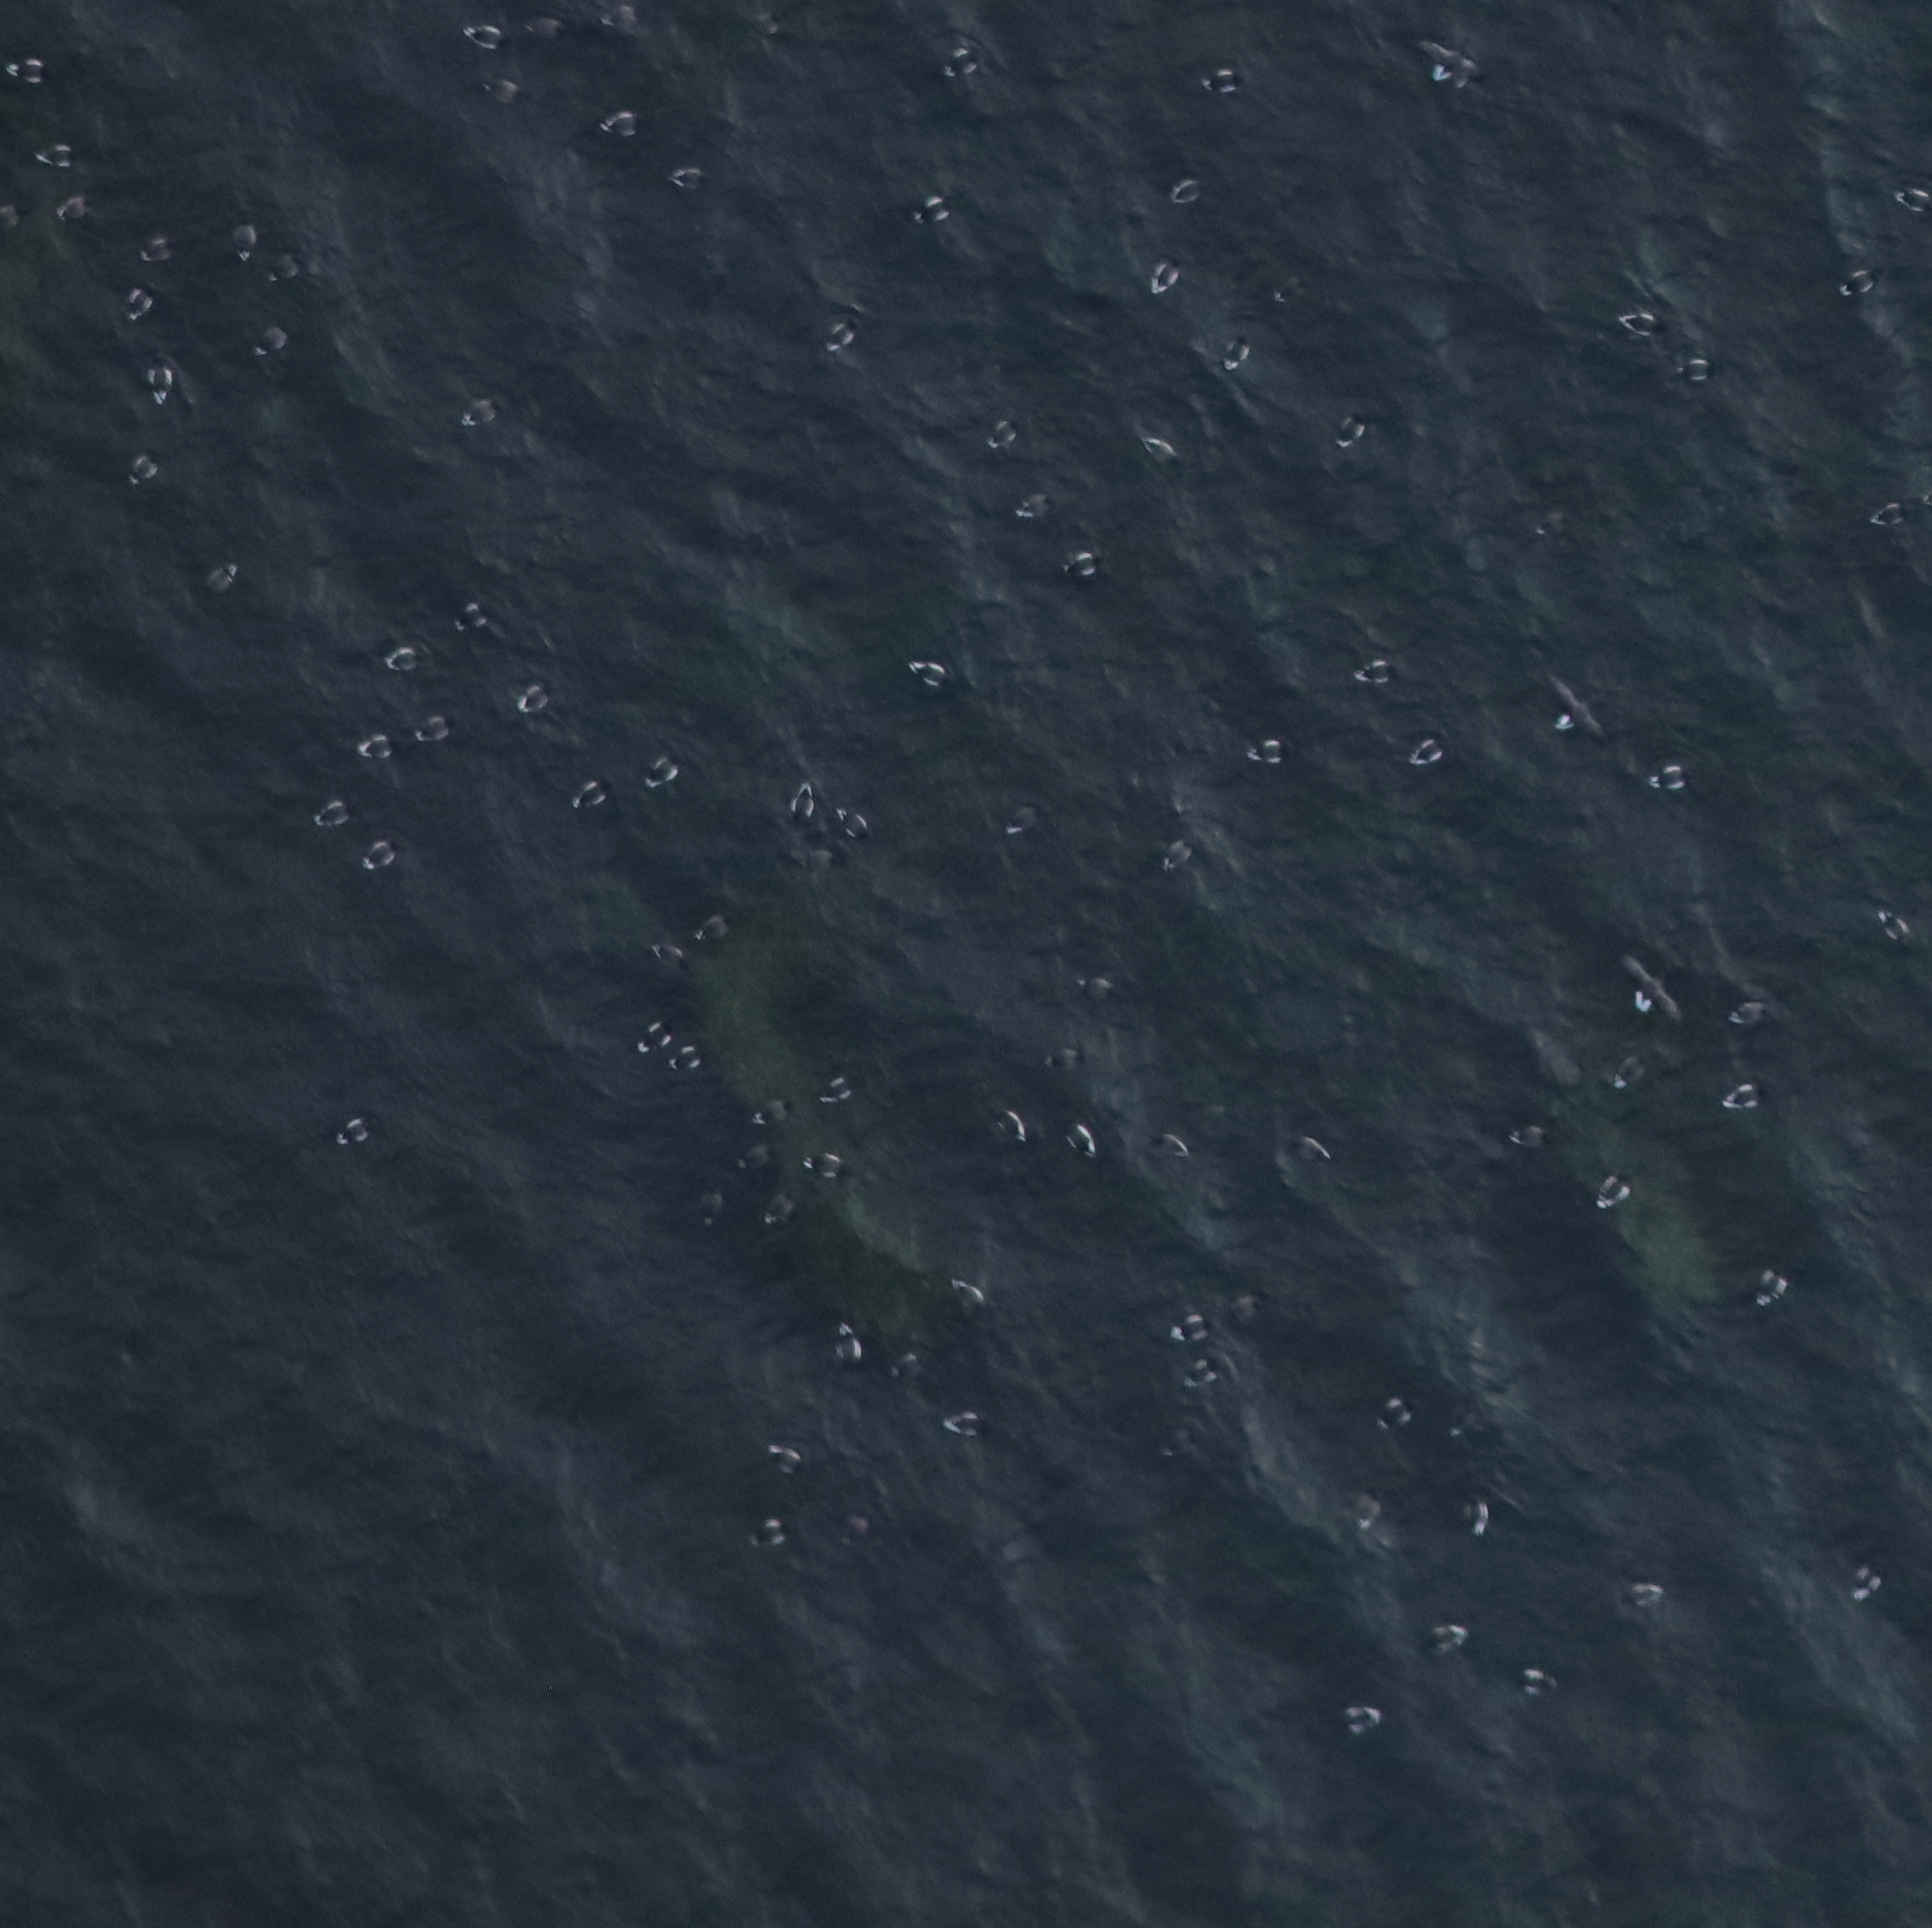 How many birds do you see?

103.